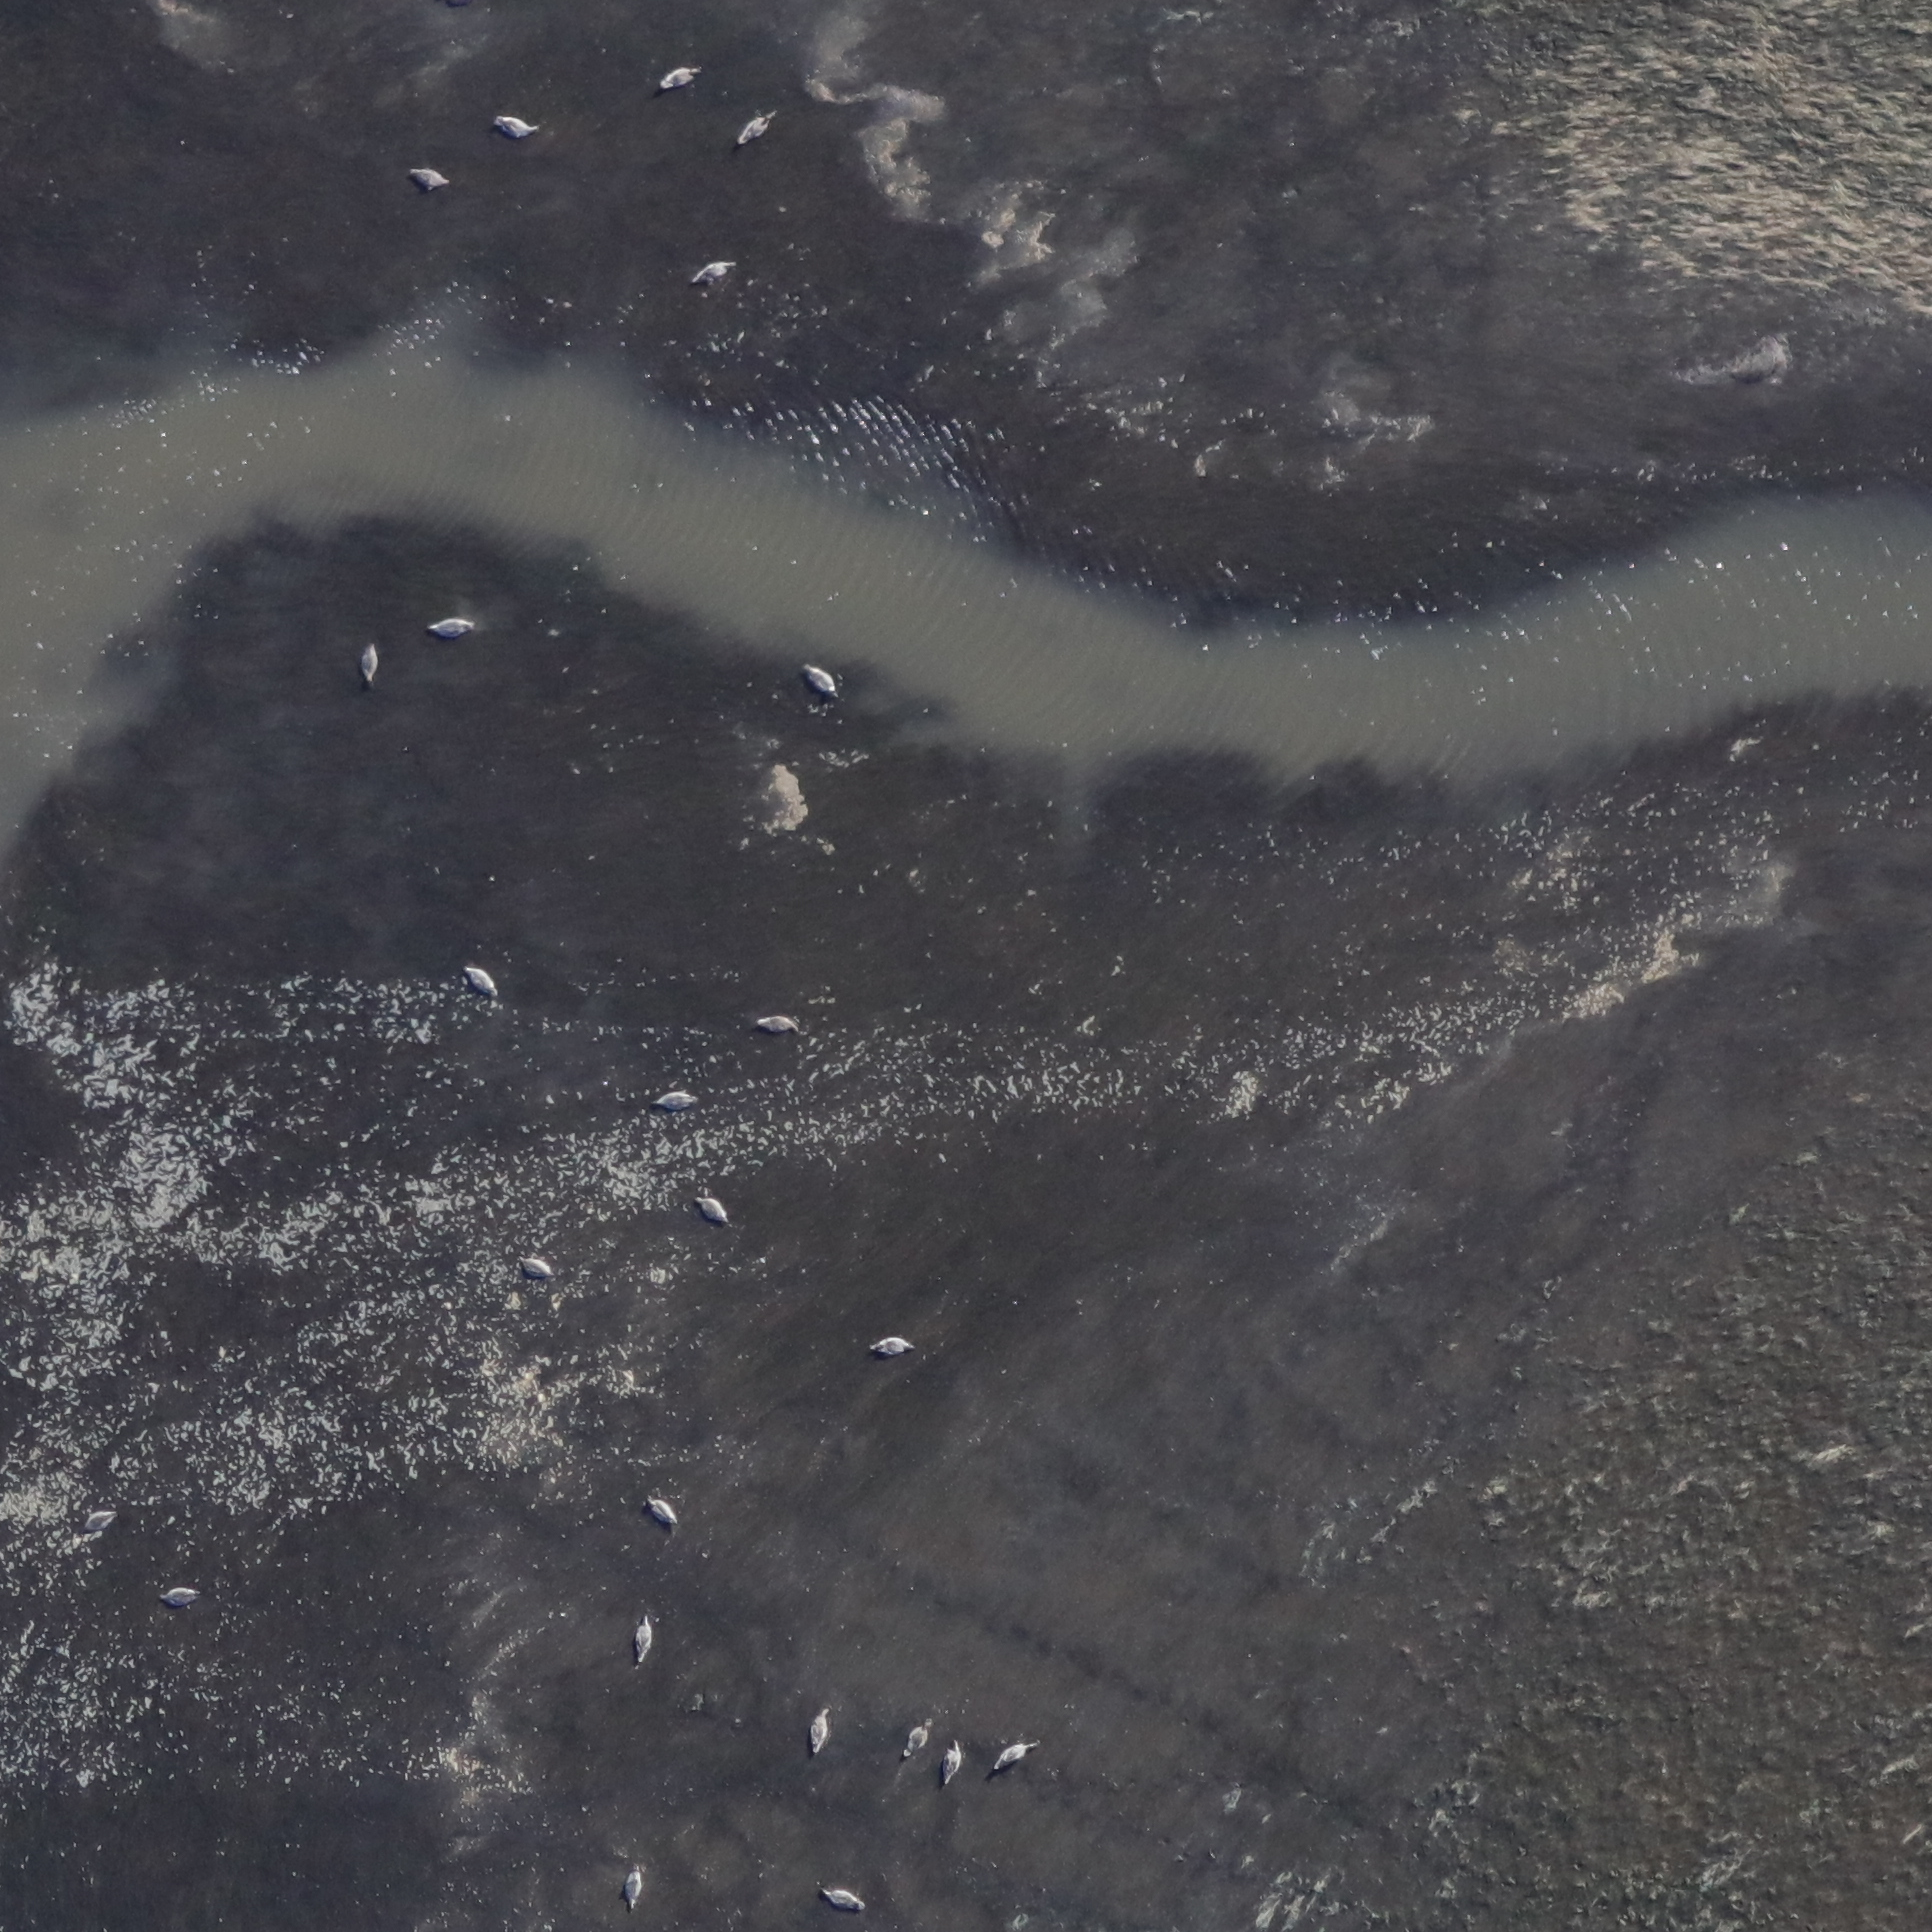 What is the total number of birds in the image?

24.